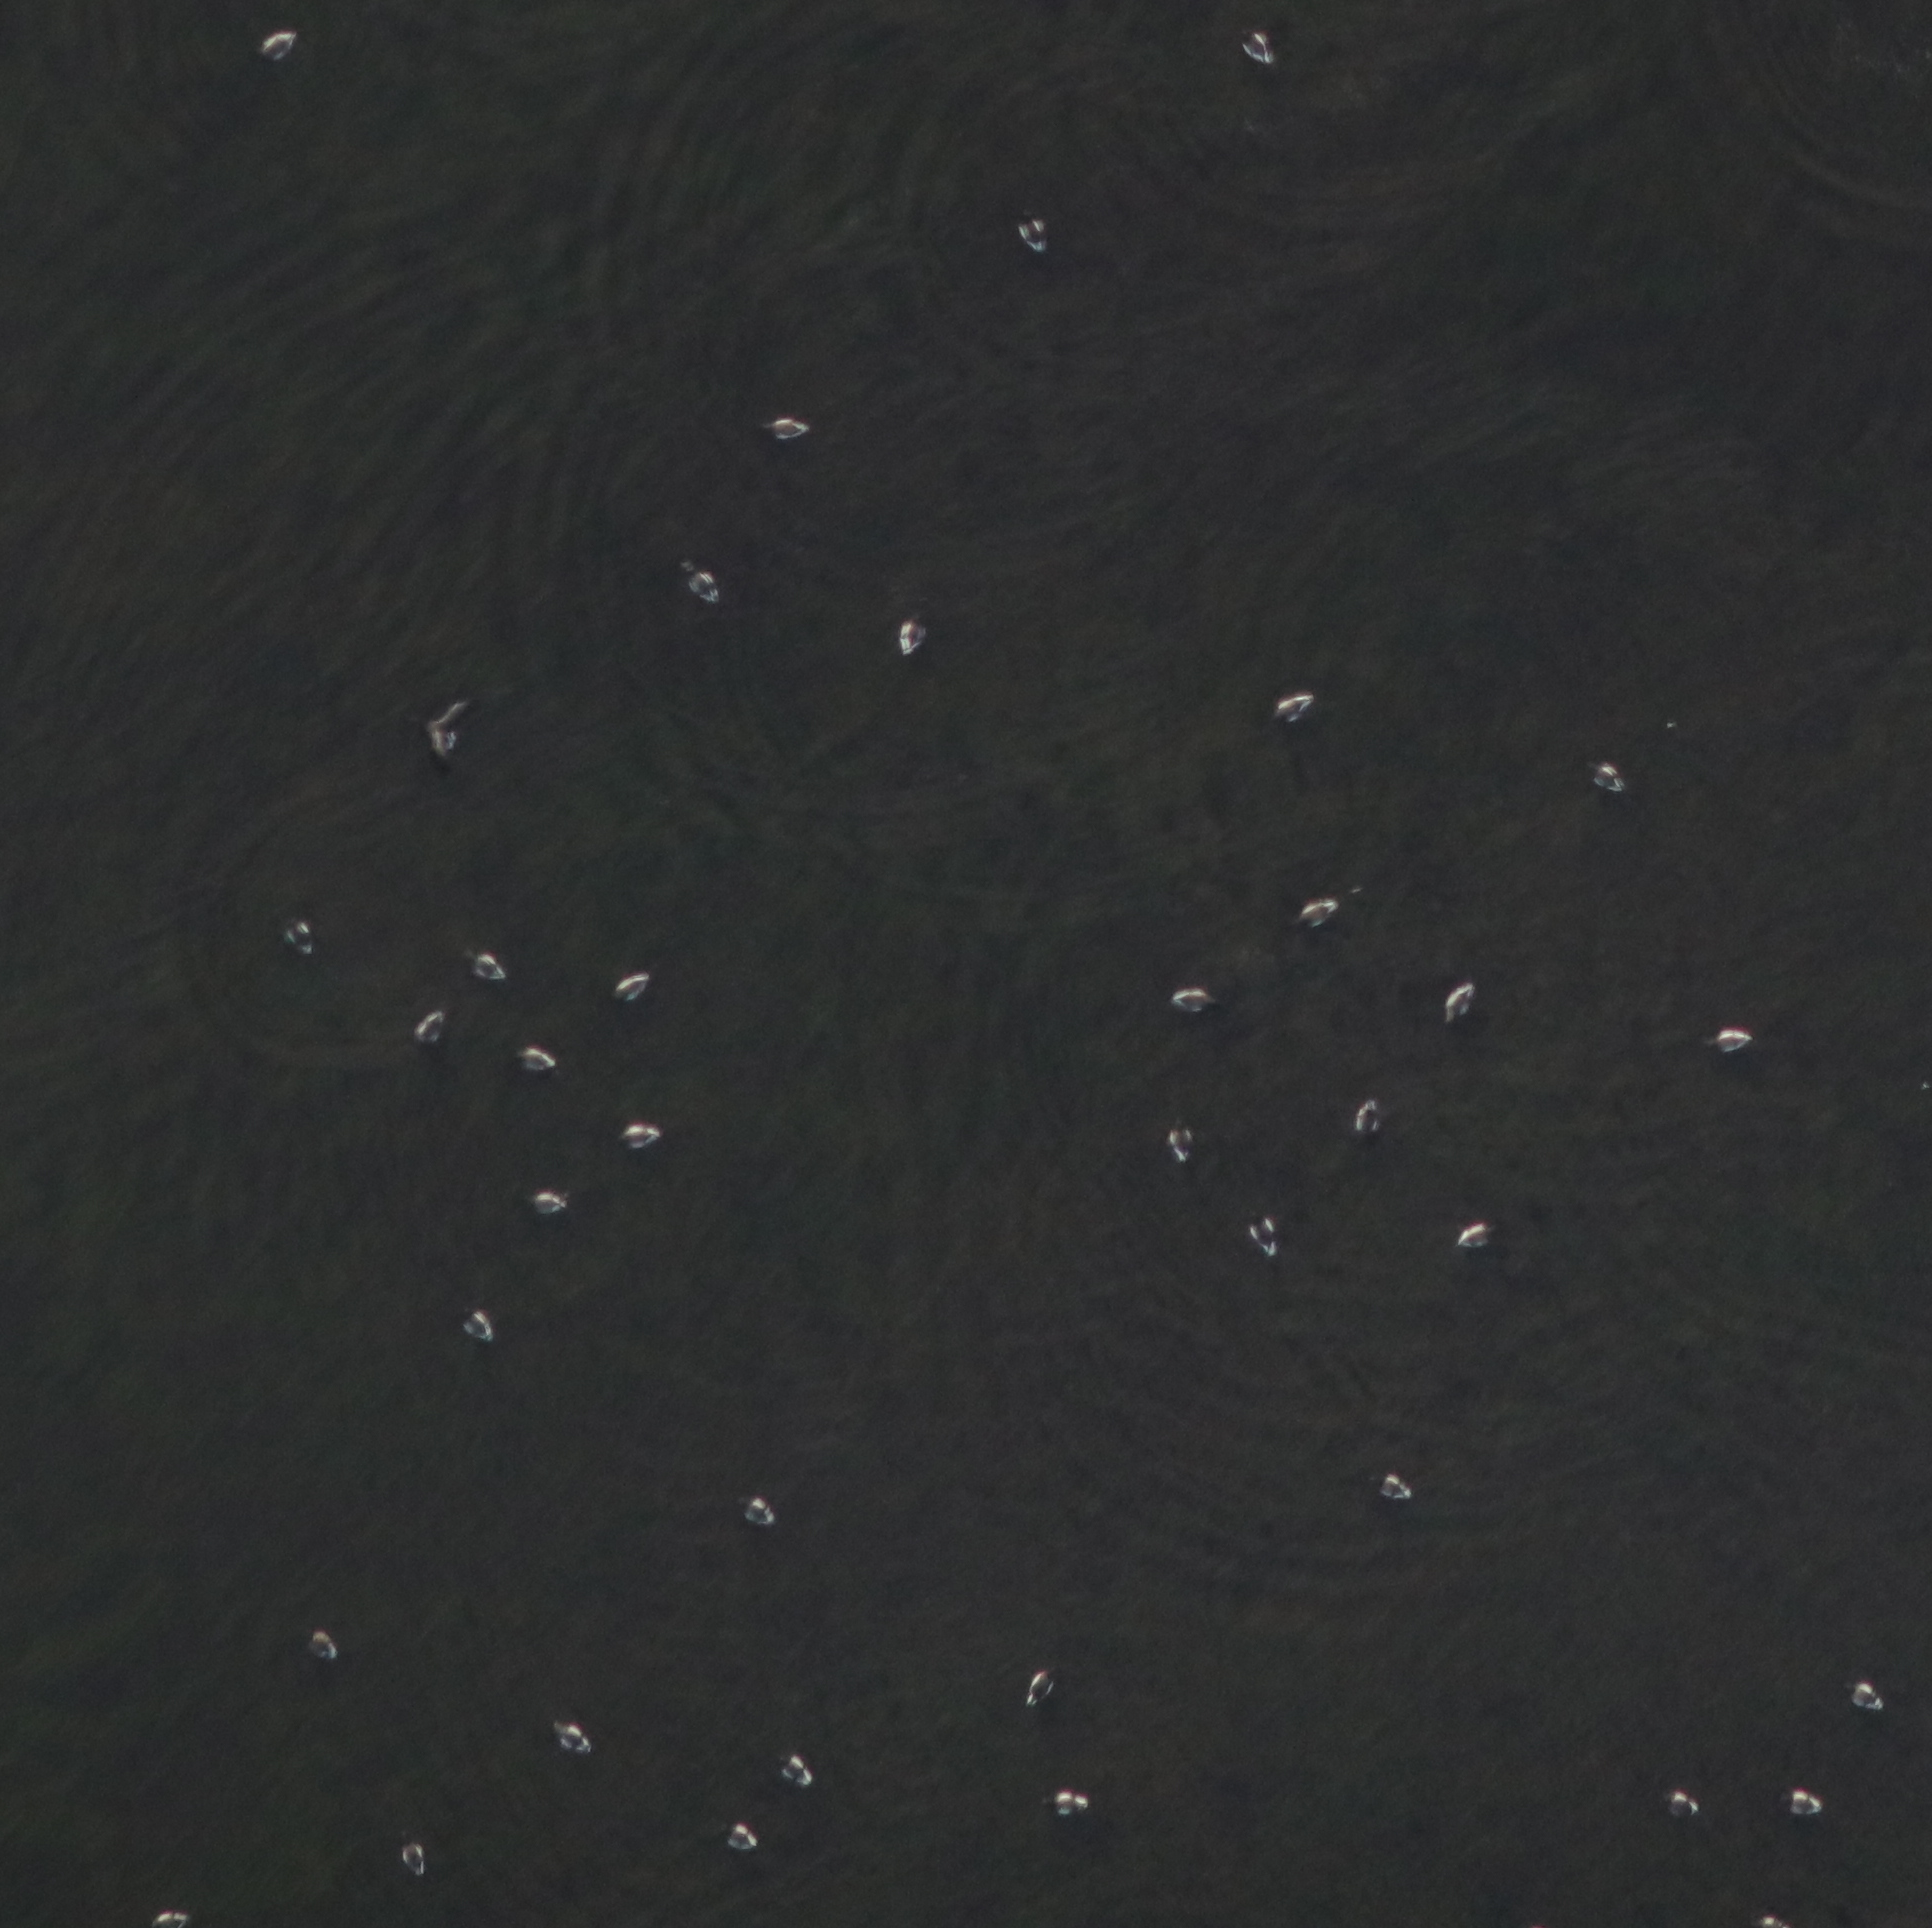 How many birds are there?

38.